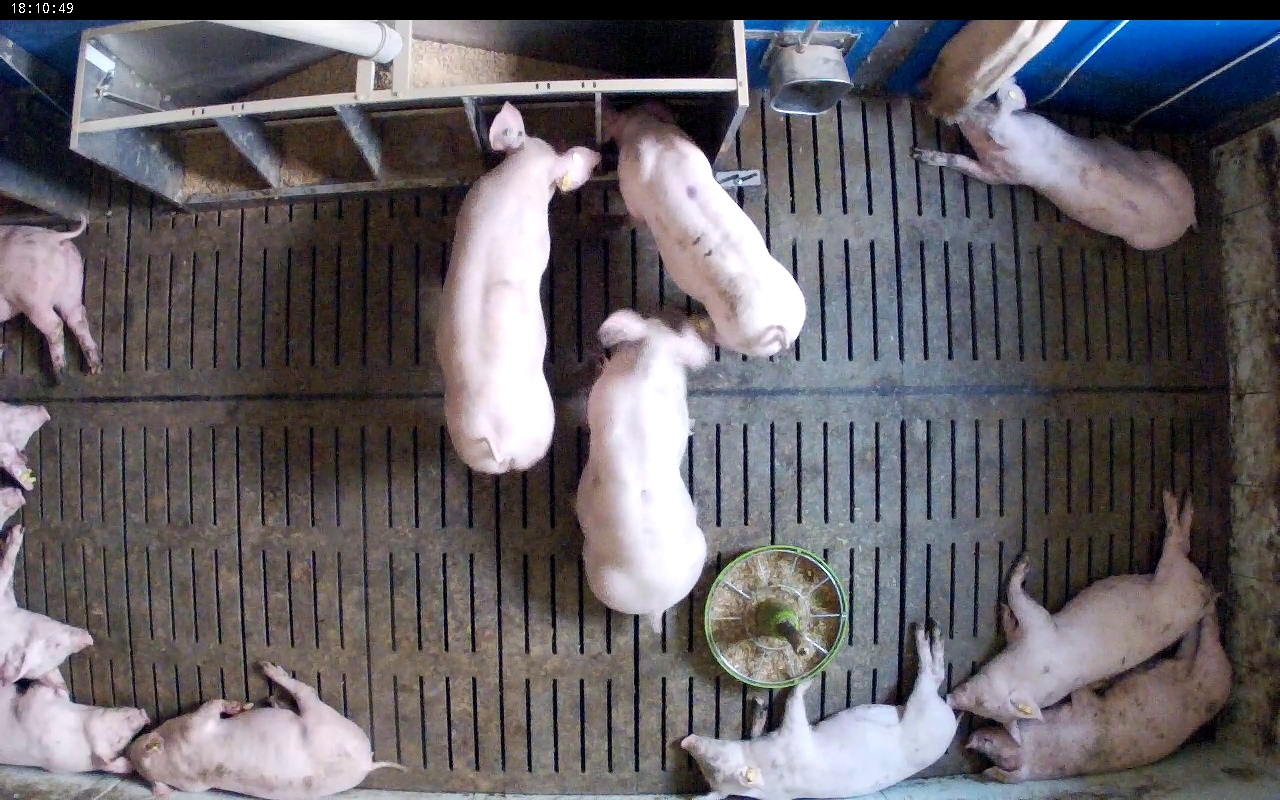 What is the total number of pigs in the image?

12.